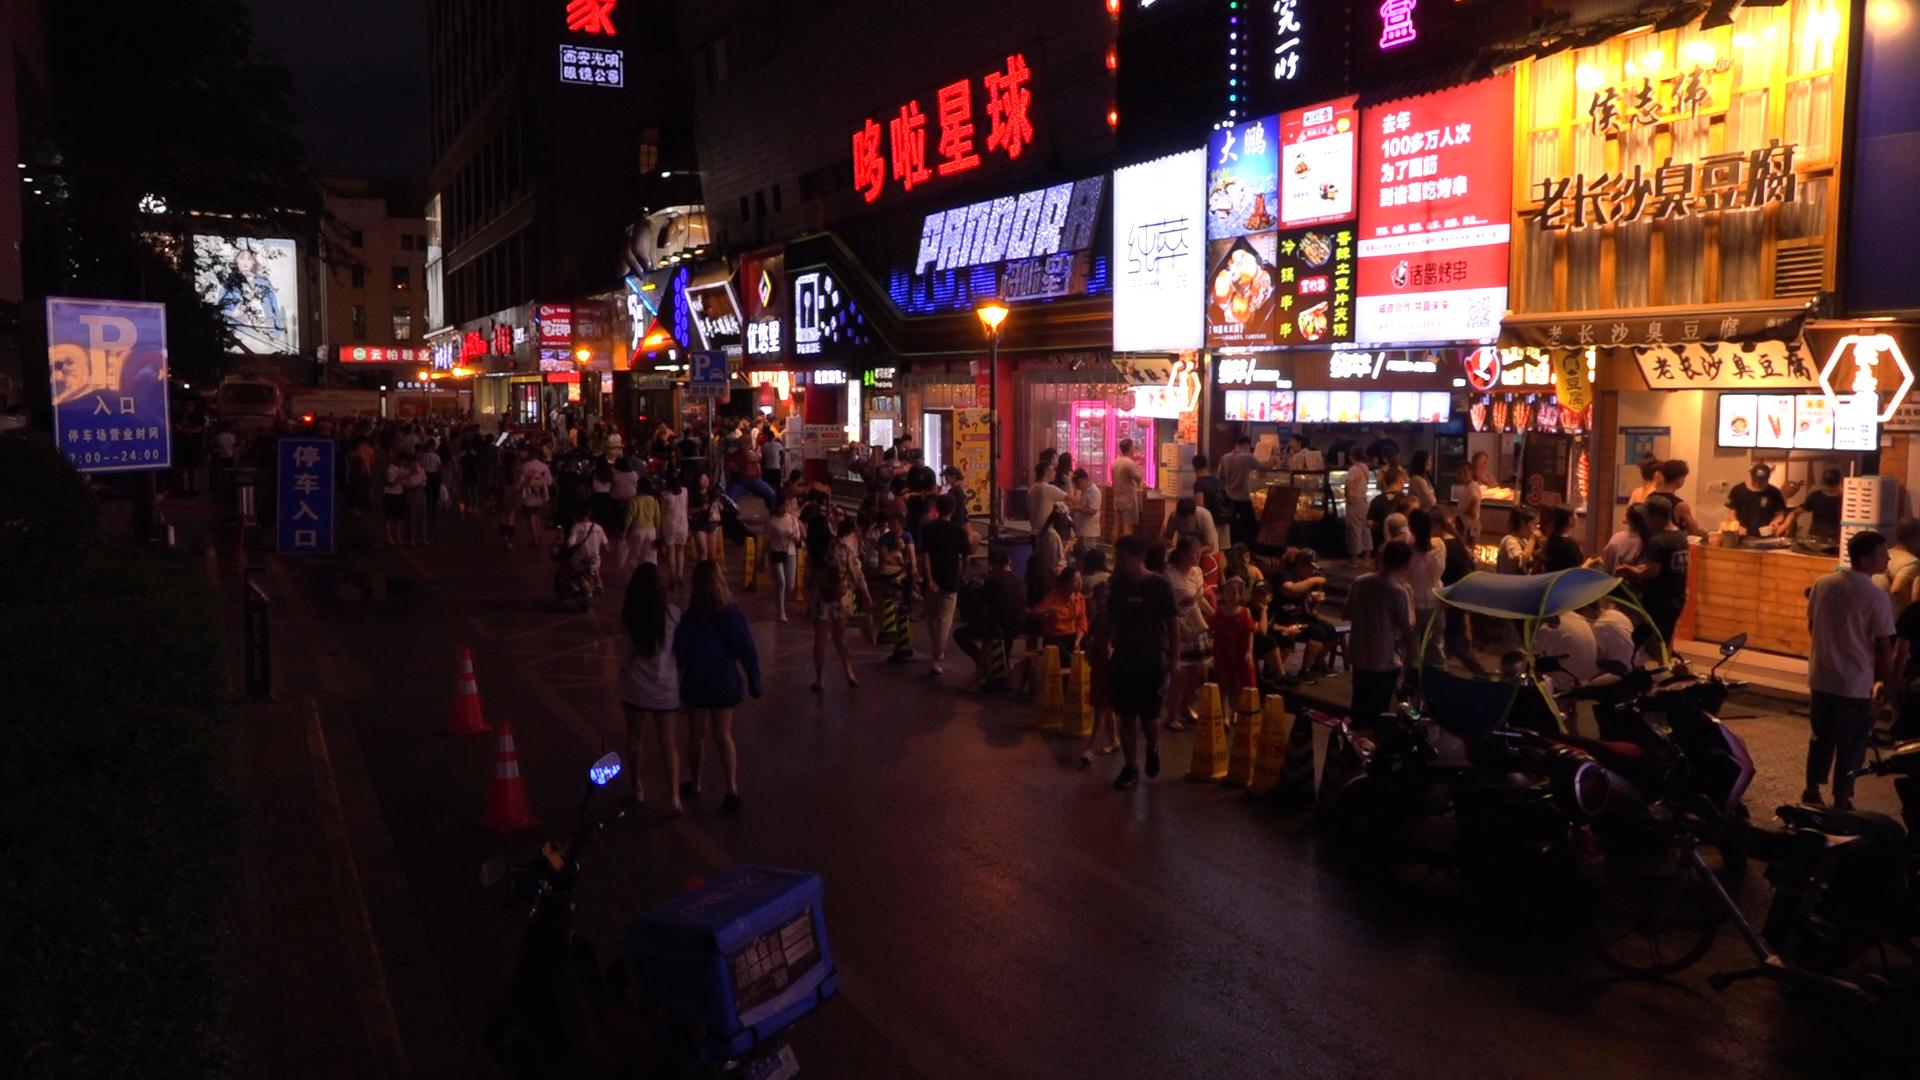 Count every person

135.